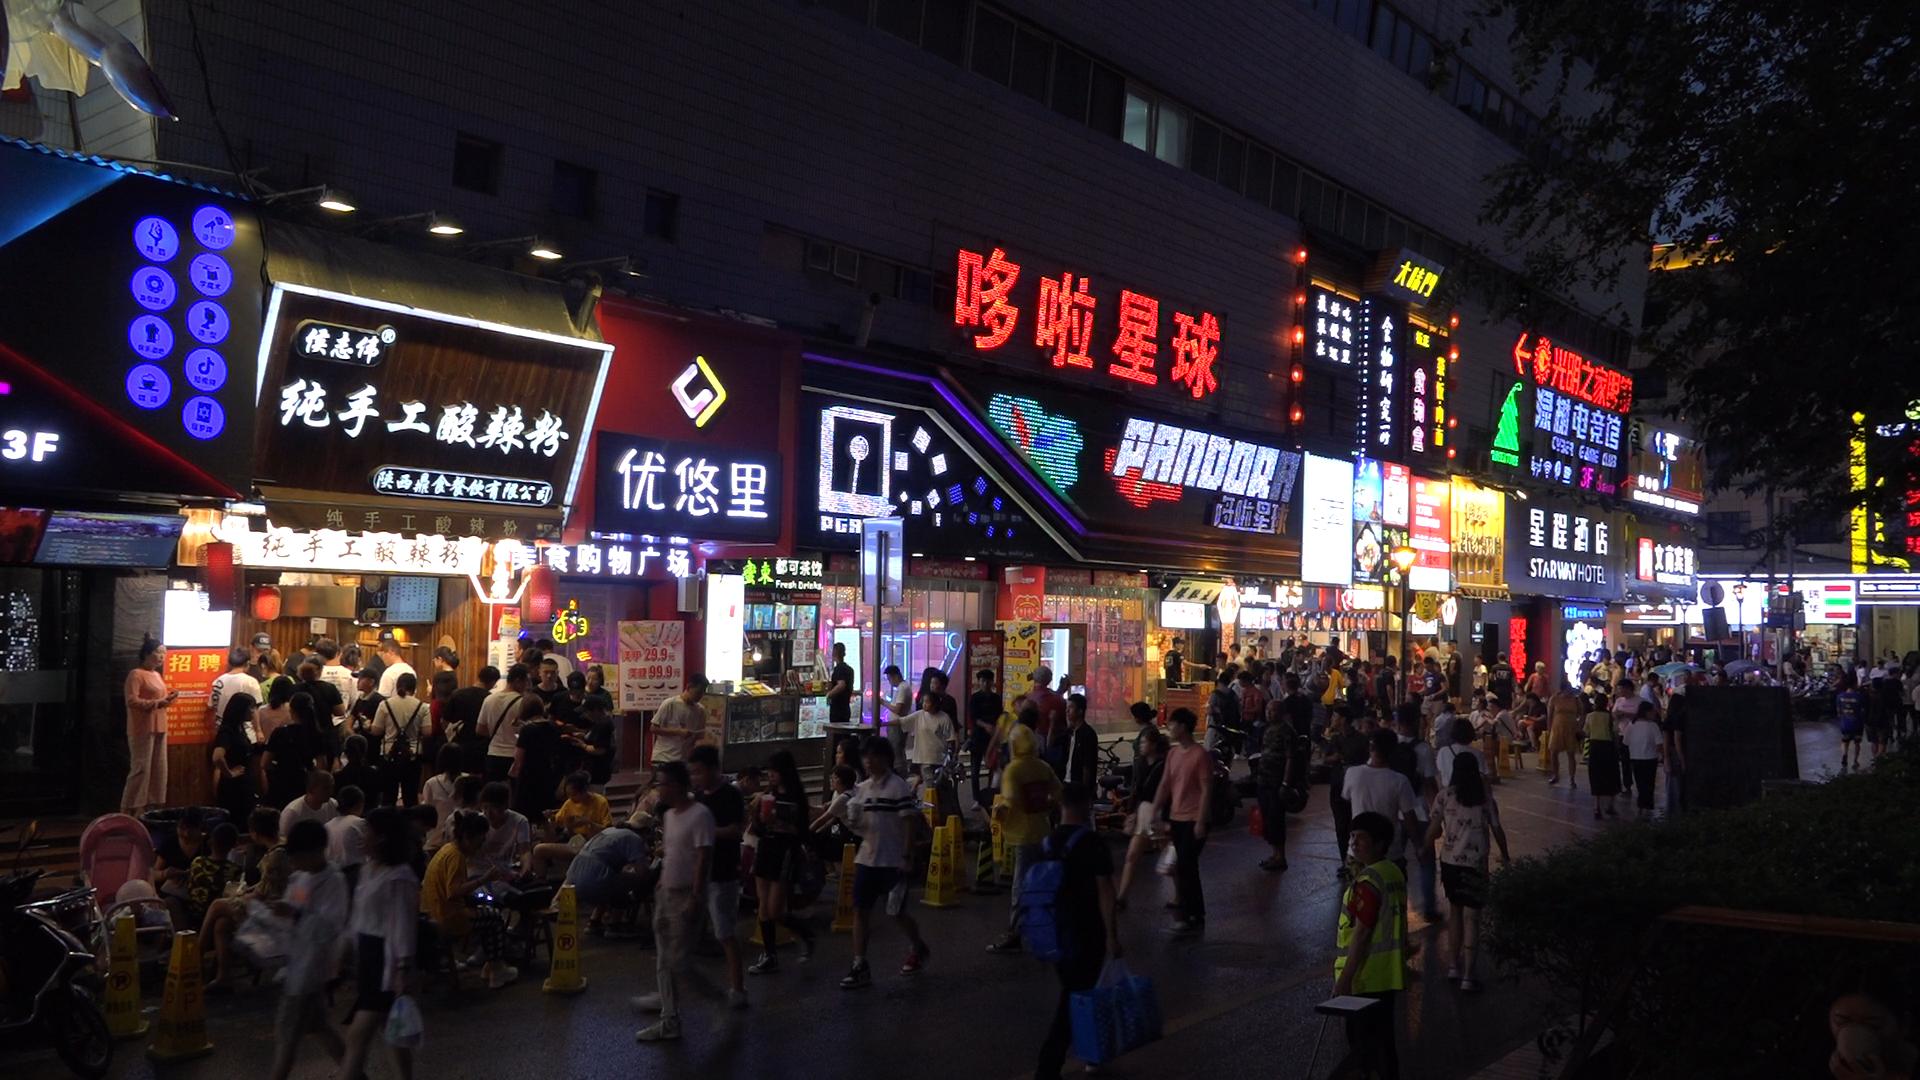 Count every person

143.